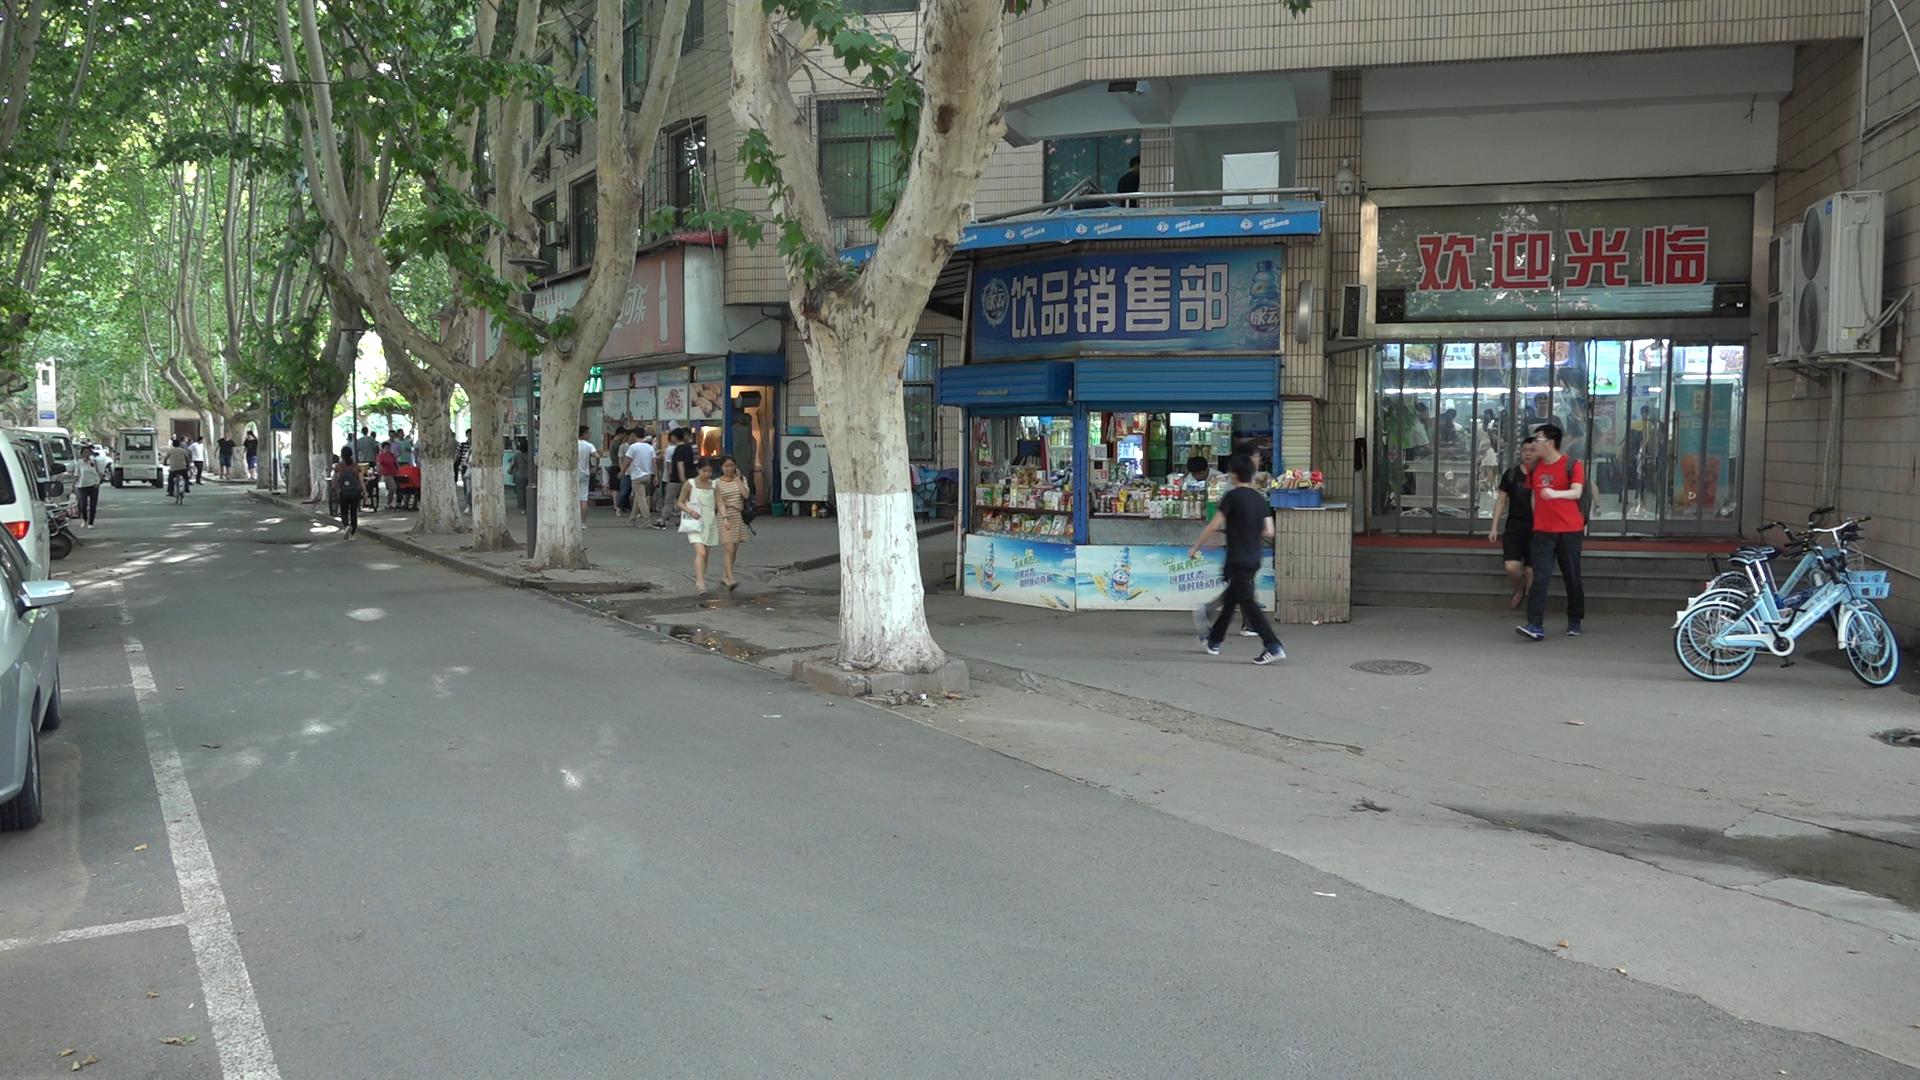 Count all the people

41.